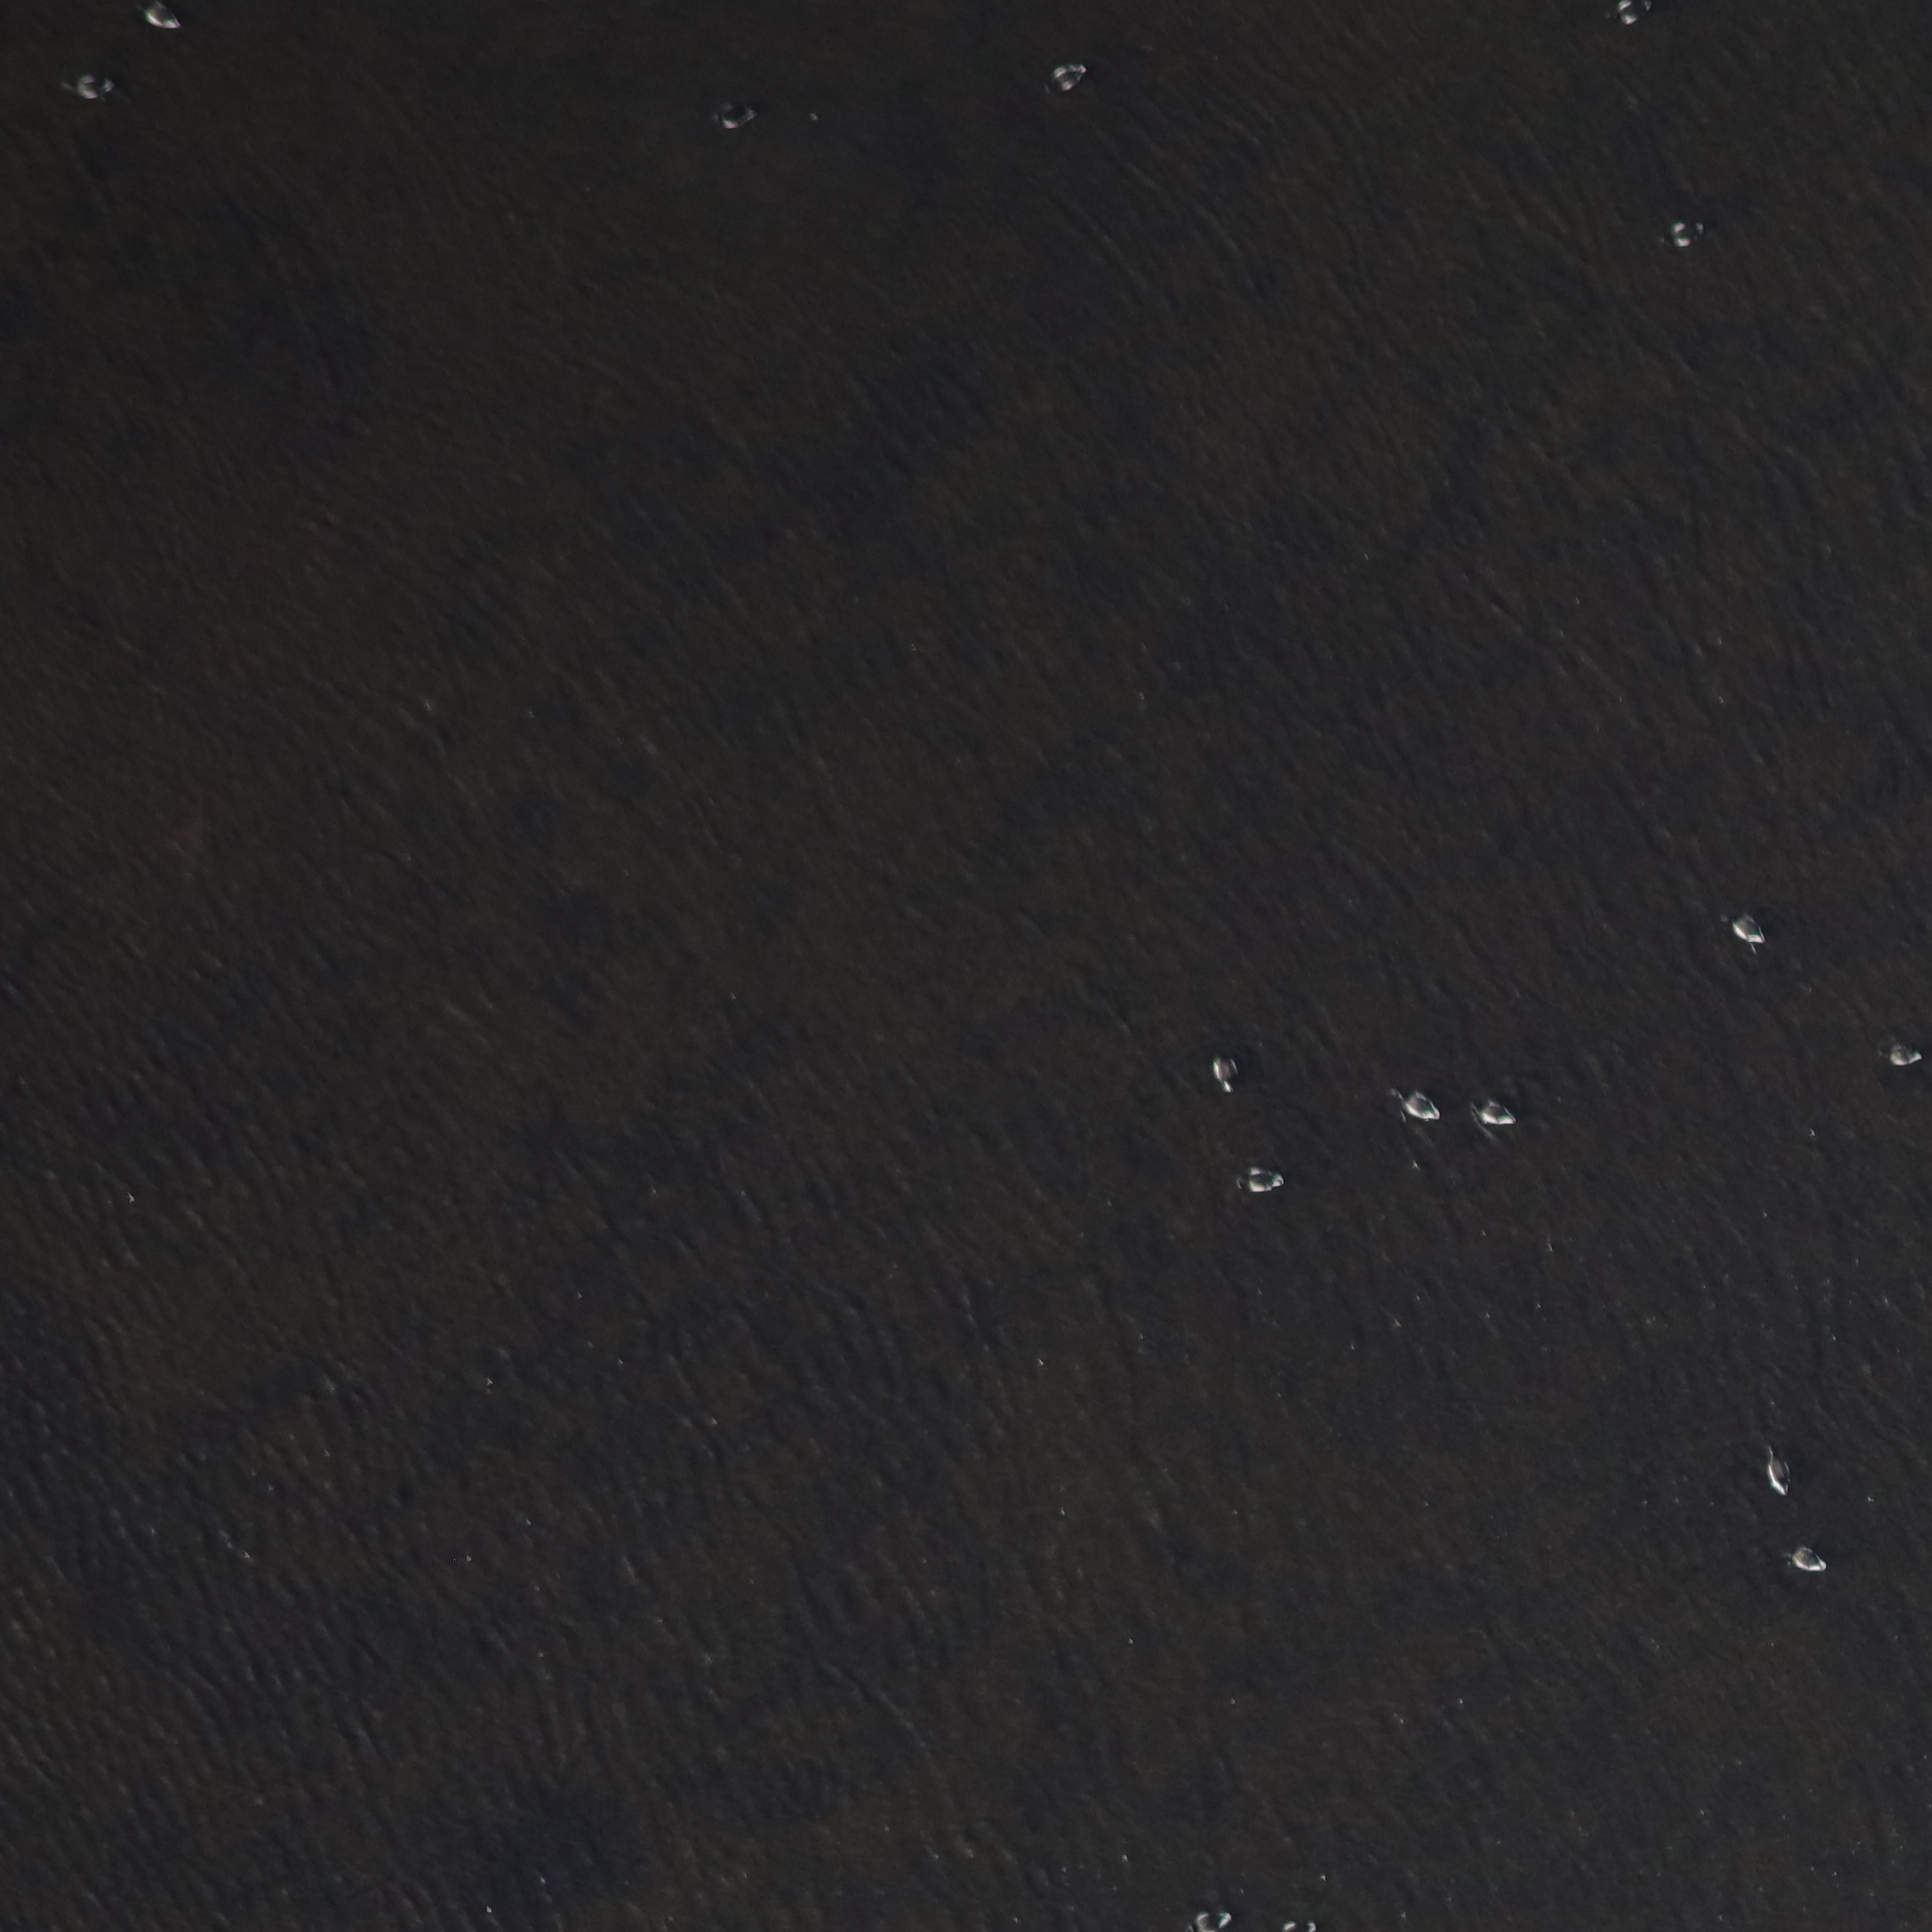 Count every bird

16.